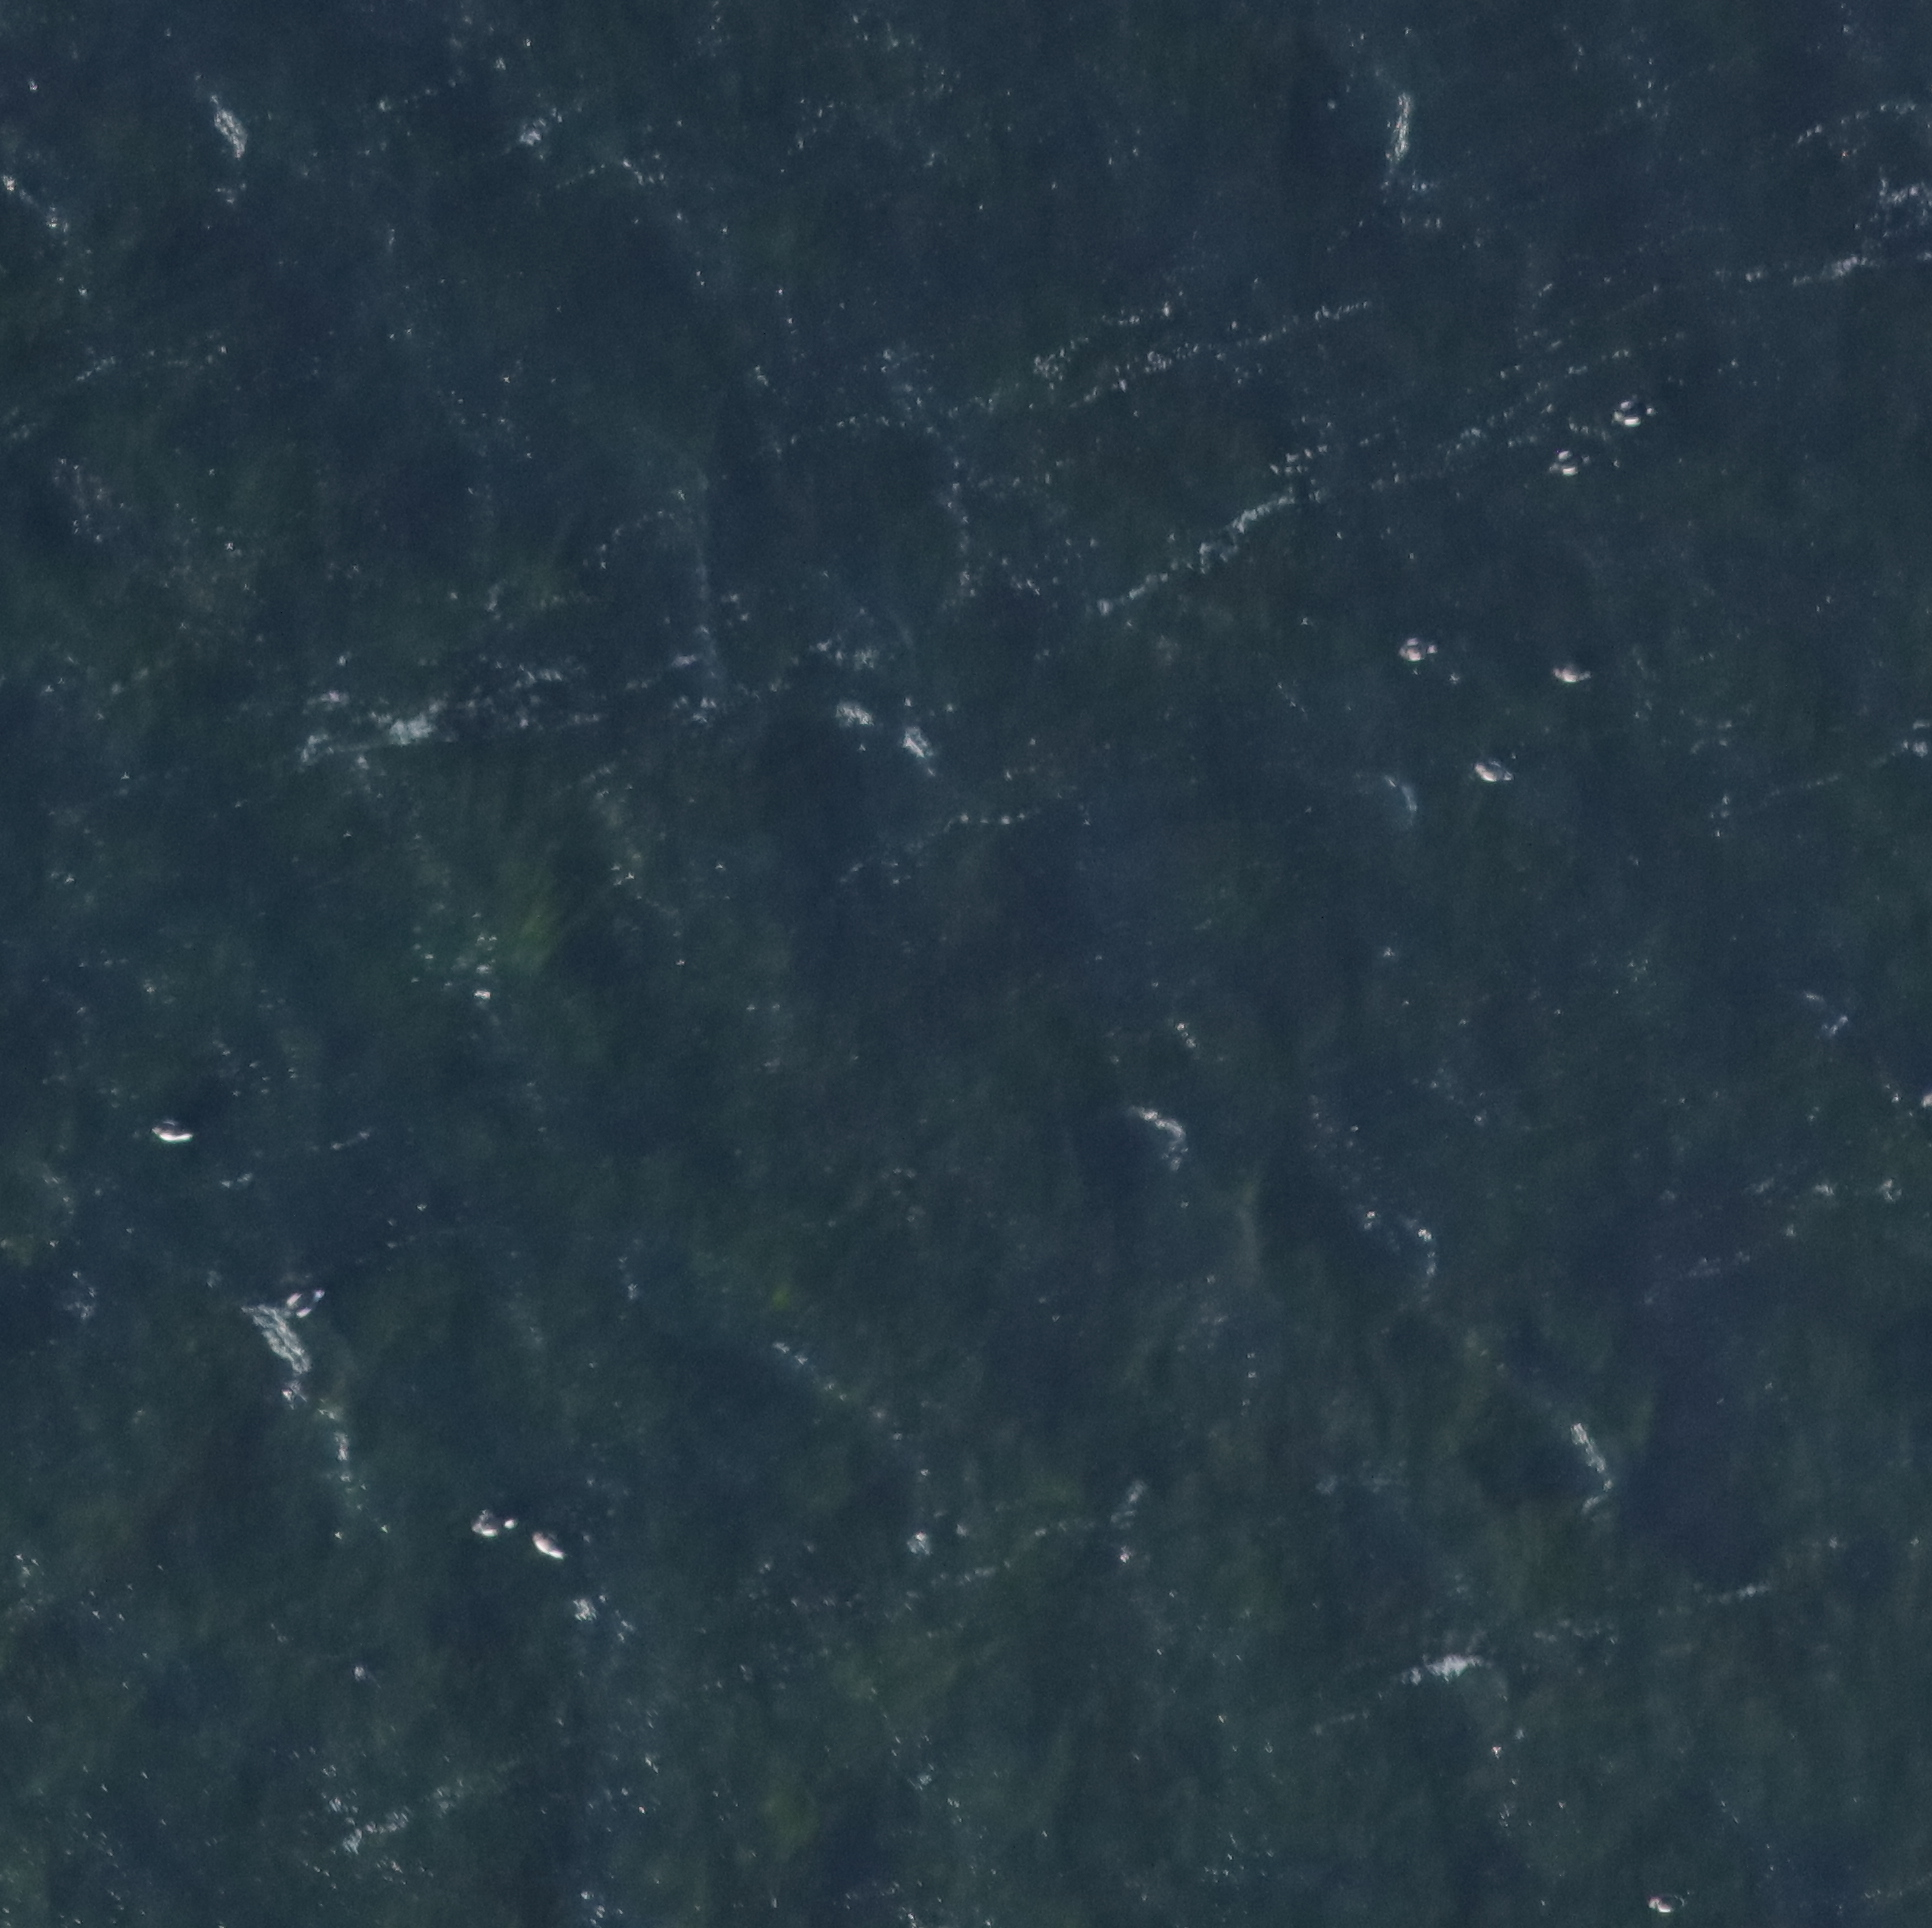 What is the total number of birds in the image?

10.